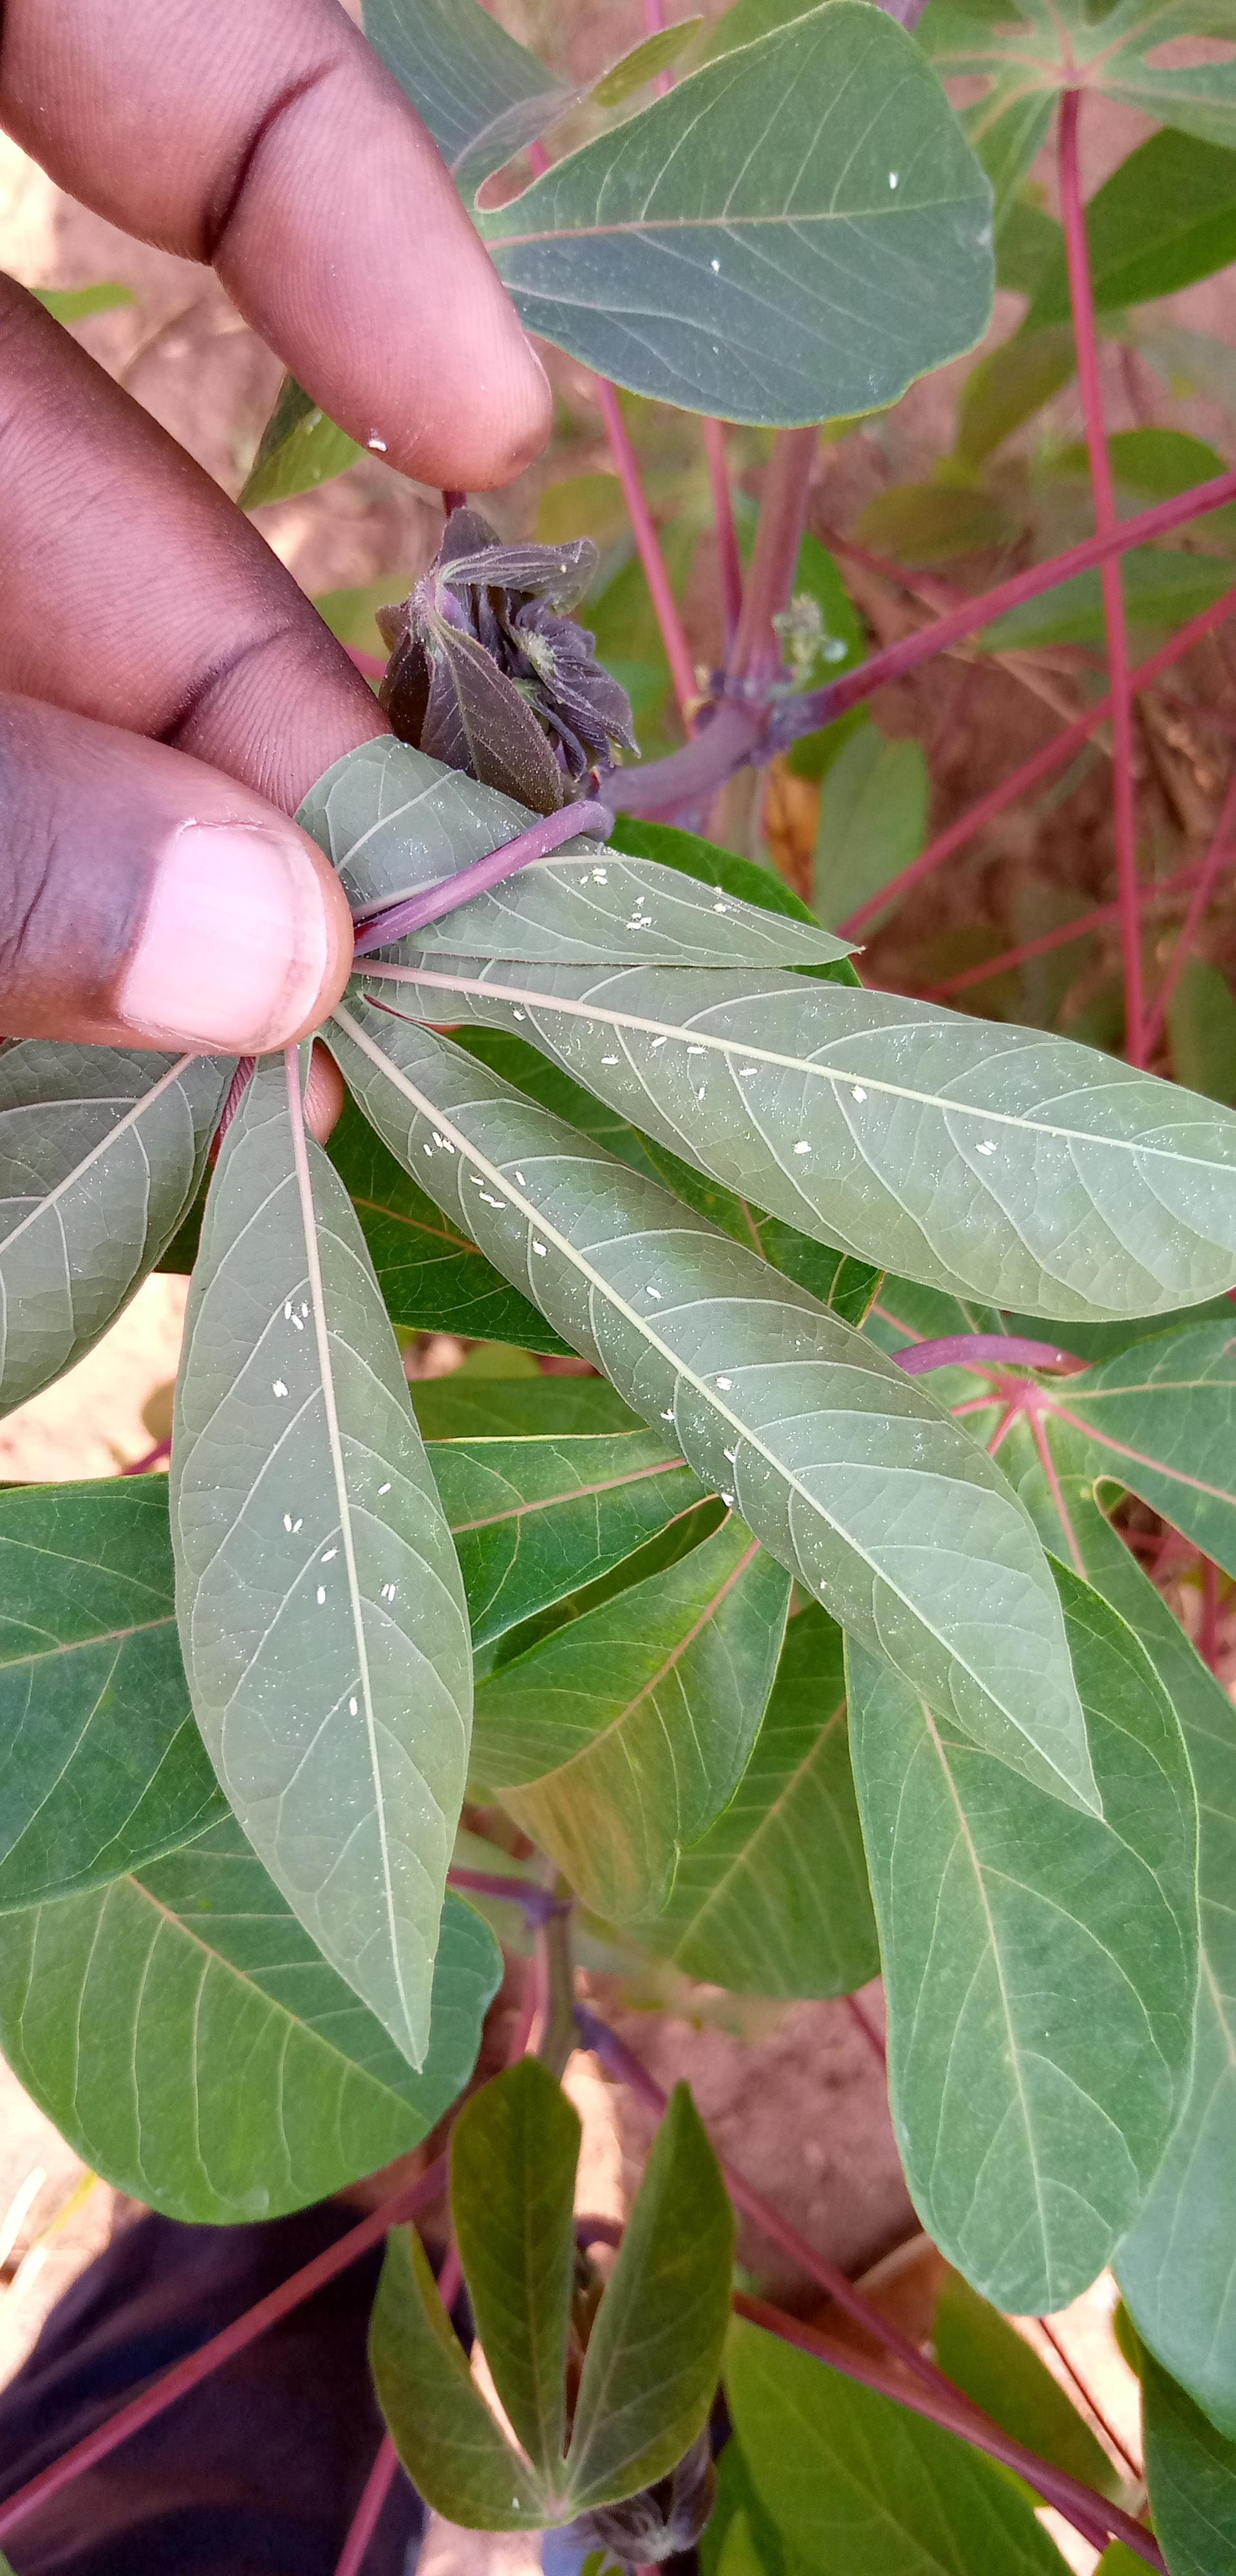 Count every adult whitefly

53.